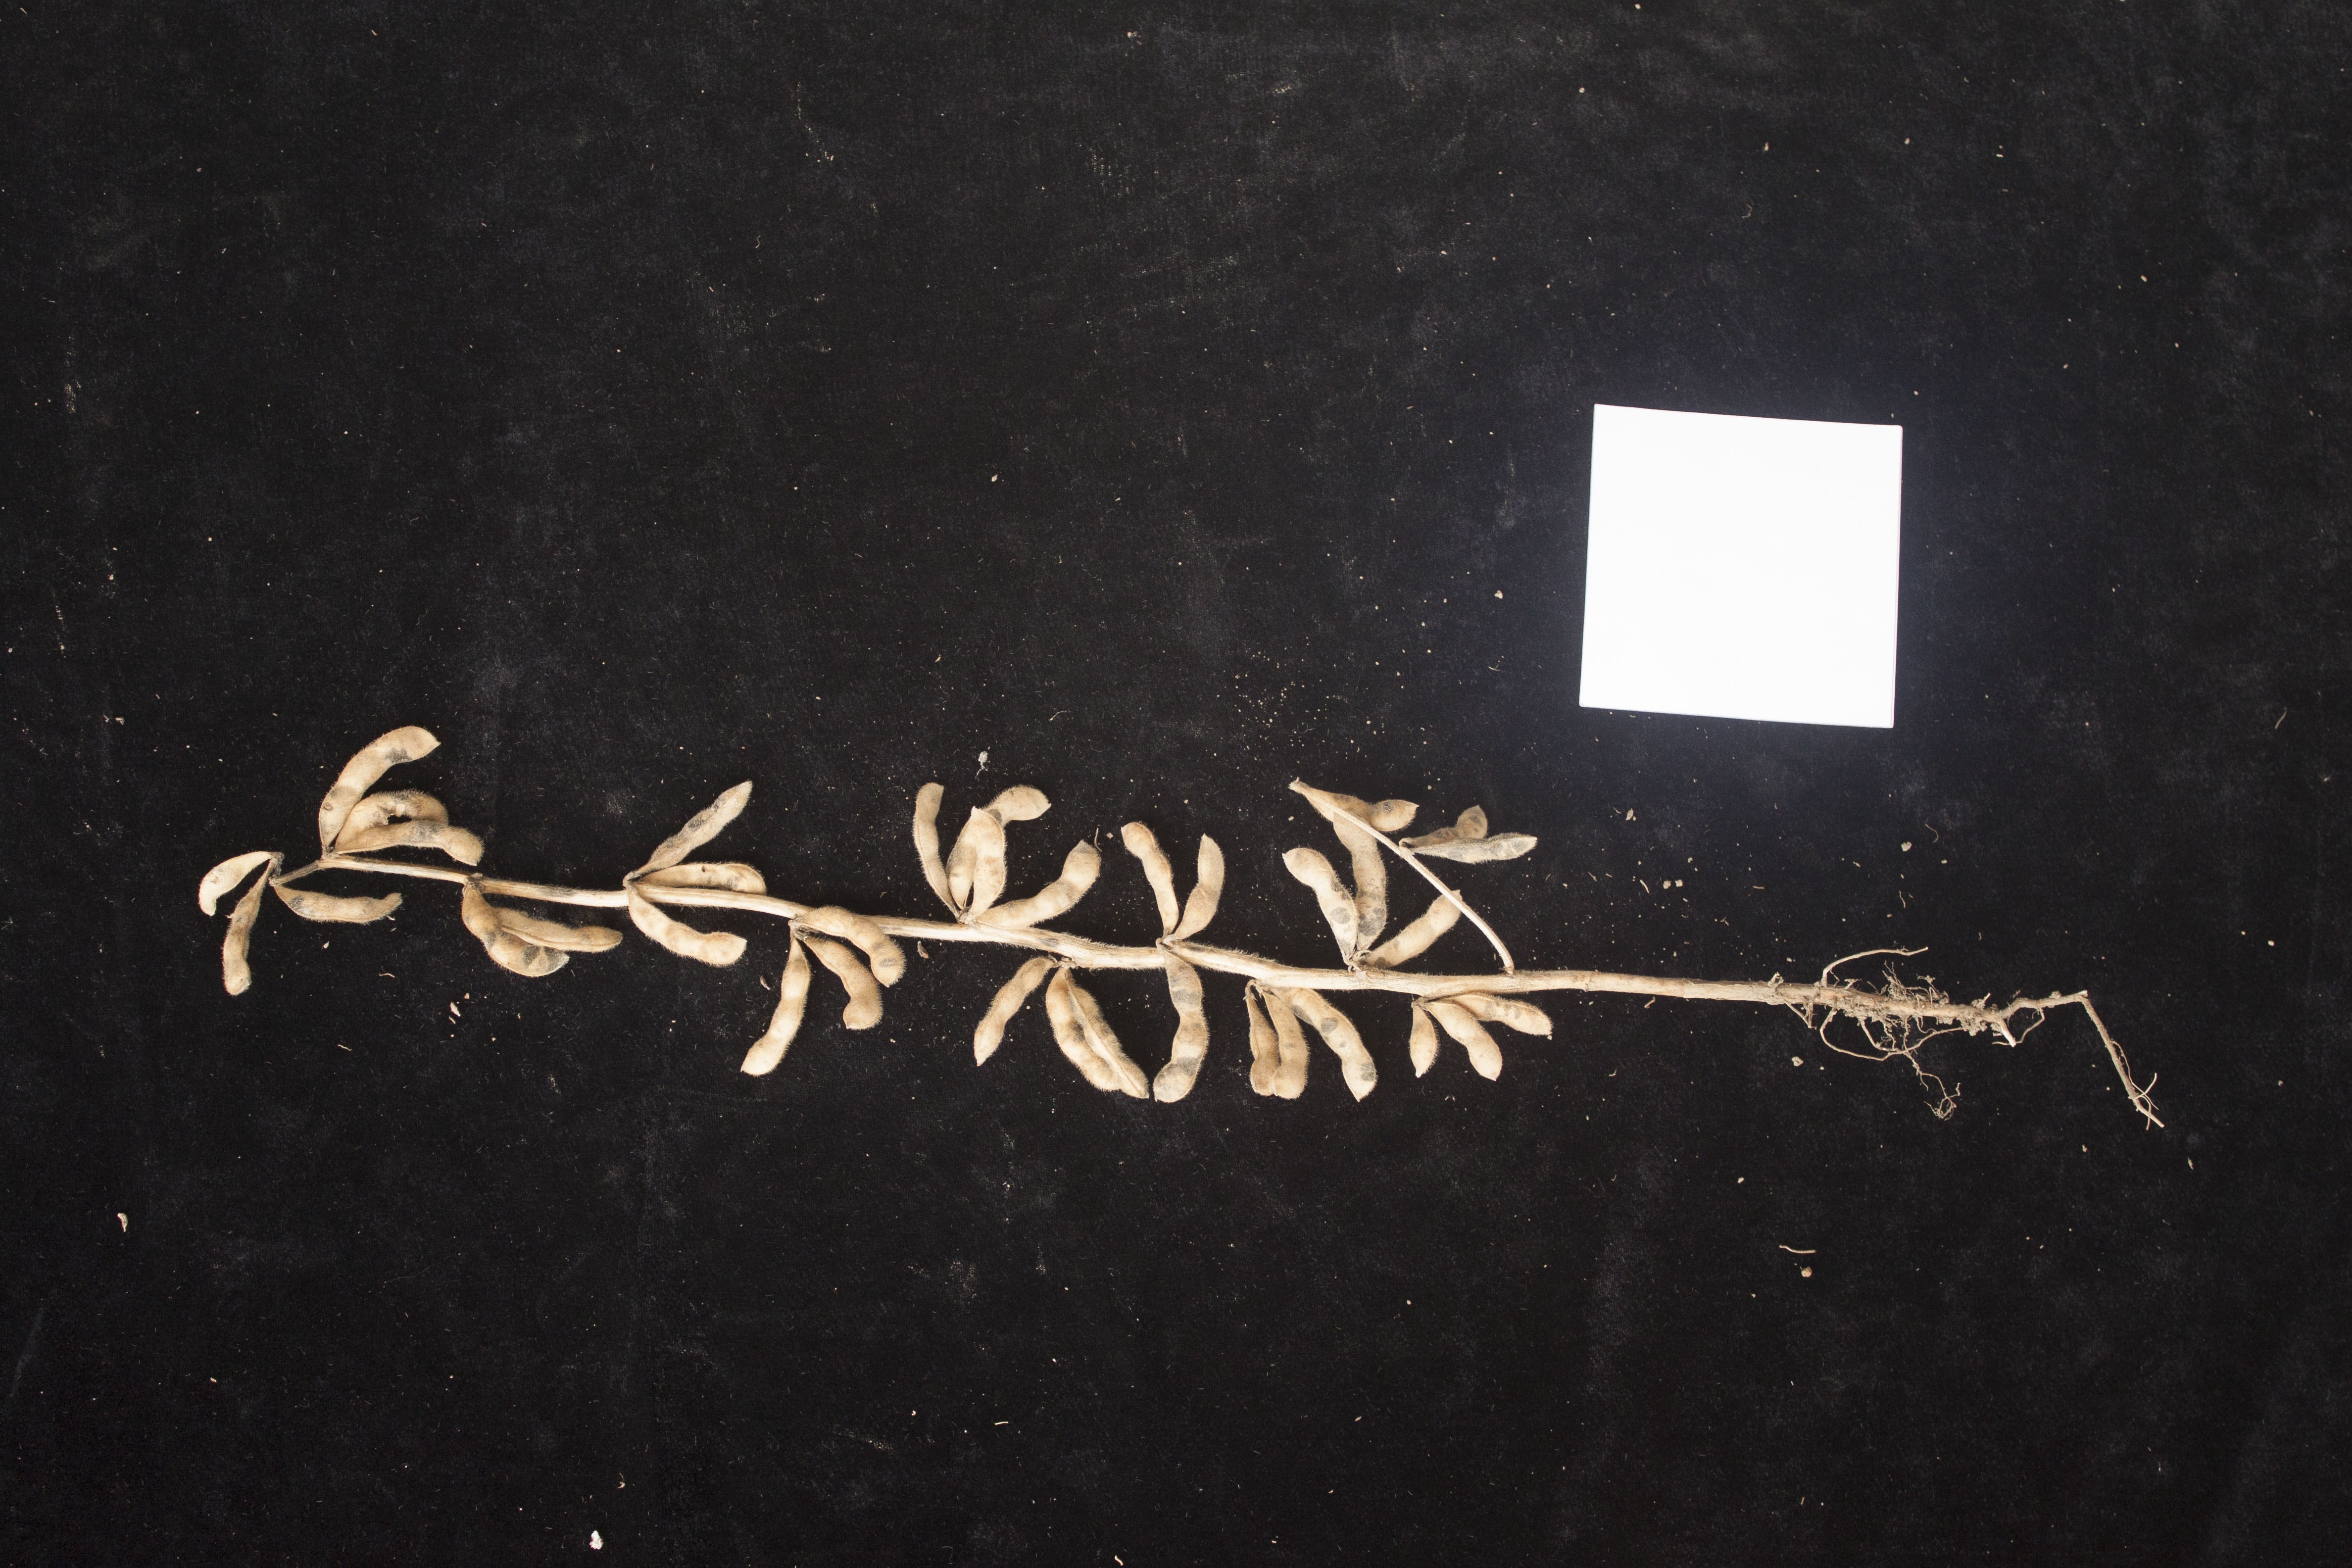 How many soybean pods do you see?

36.